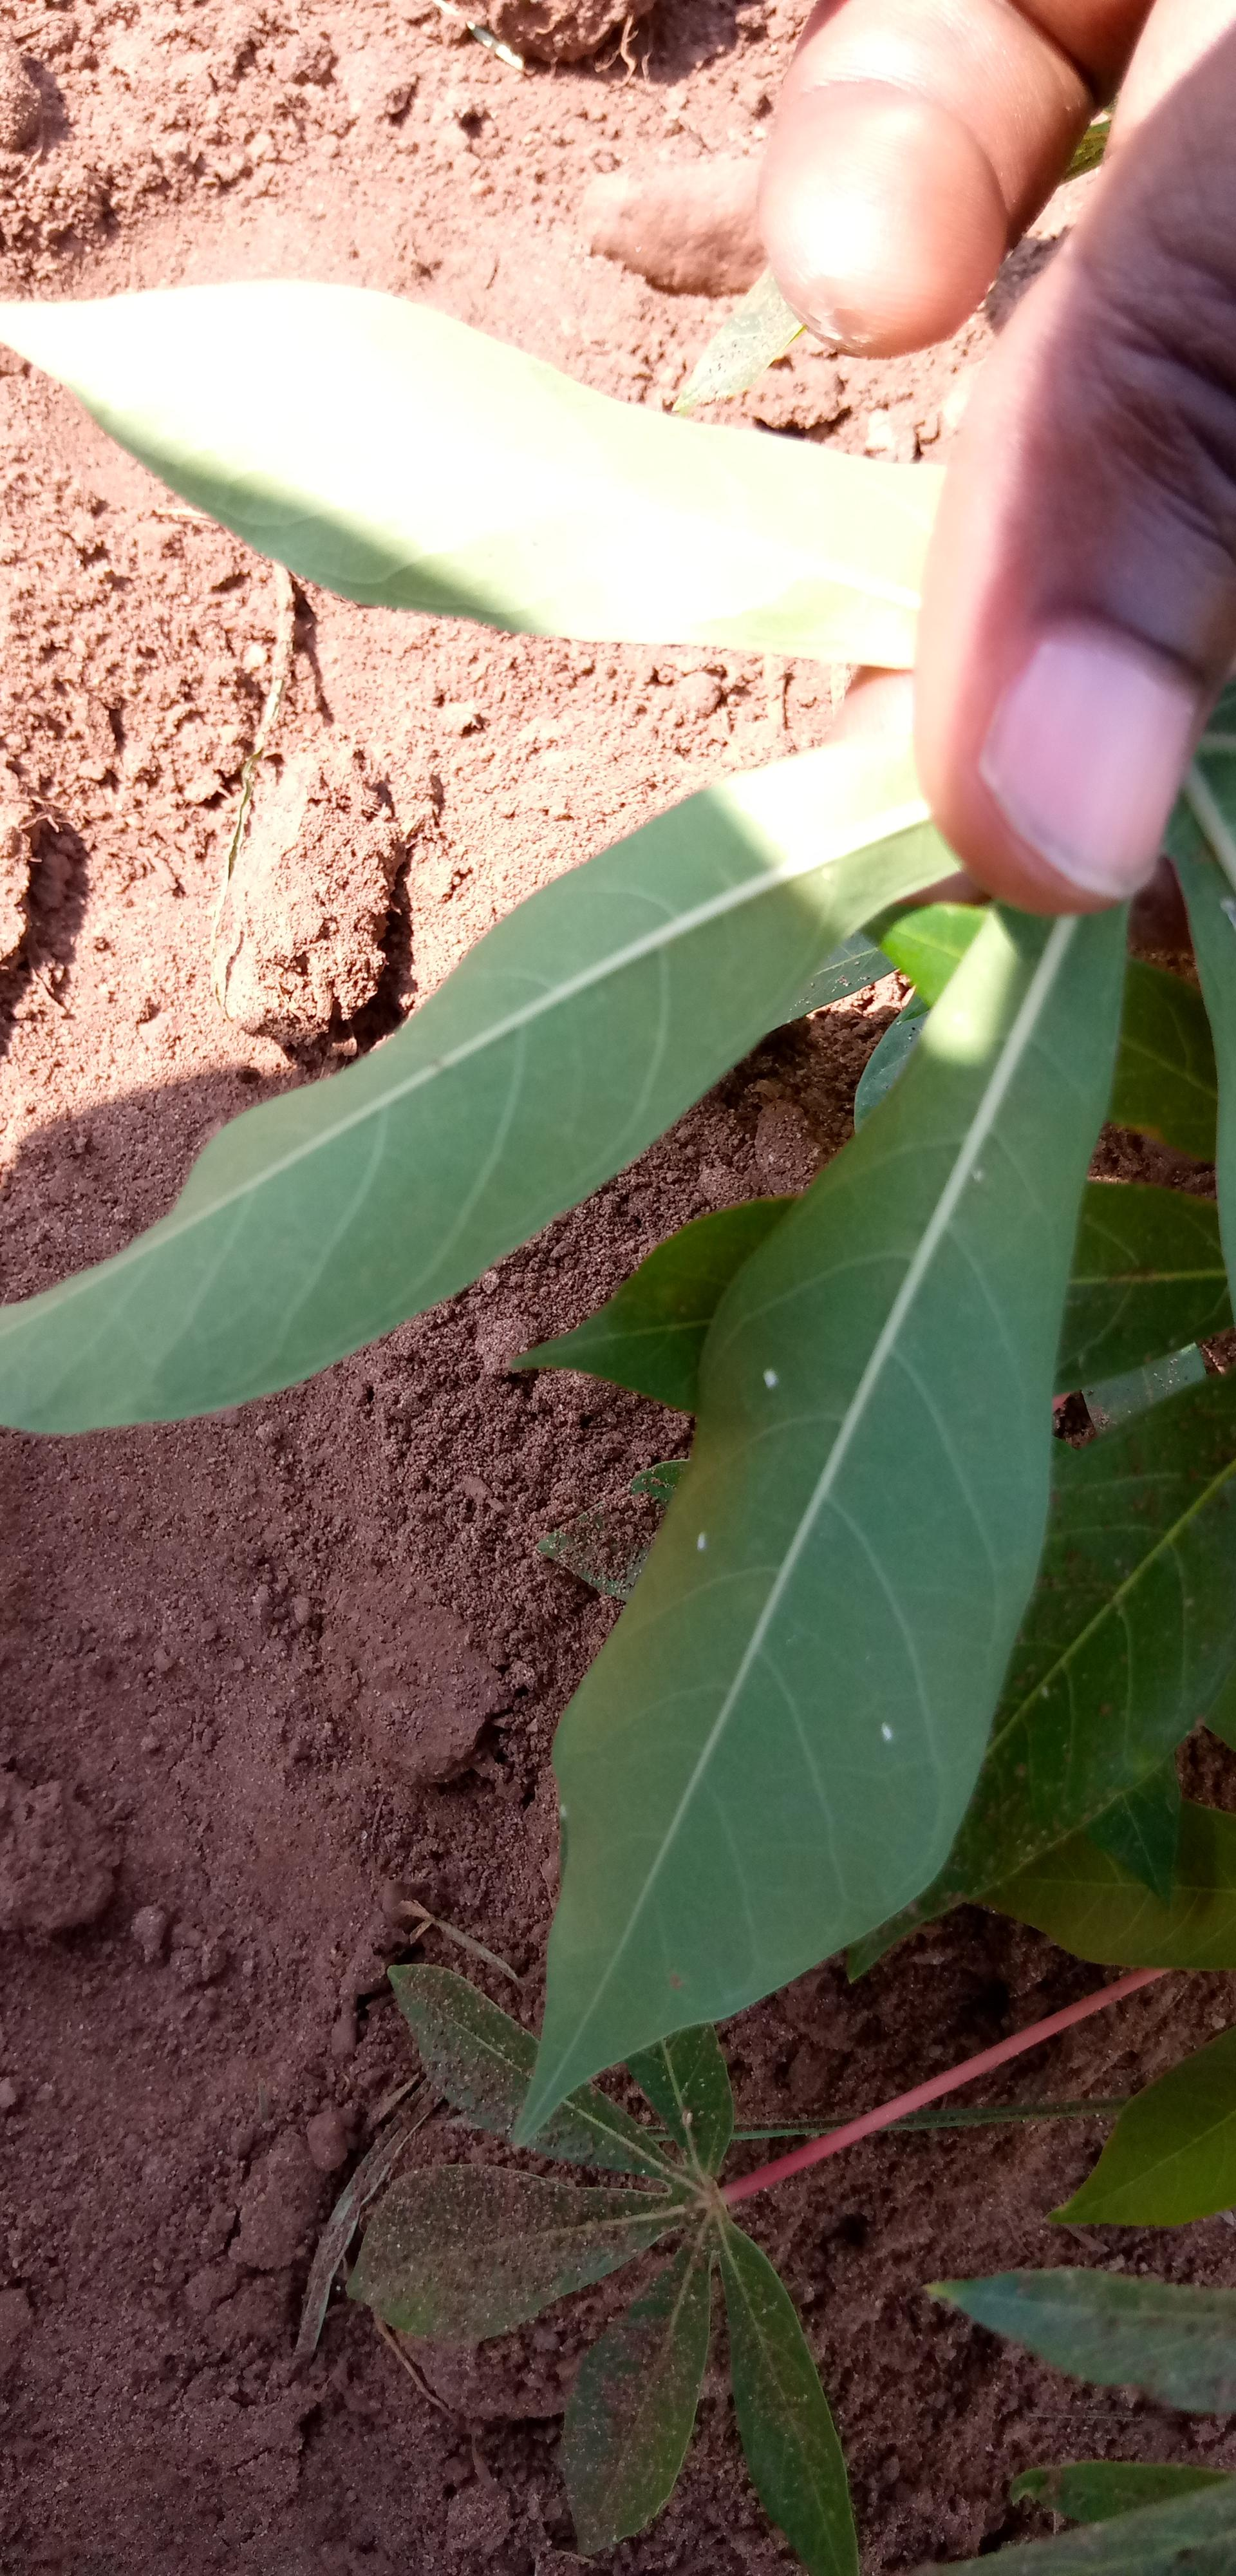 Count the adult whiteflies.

5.